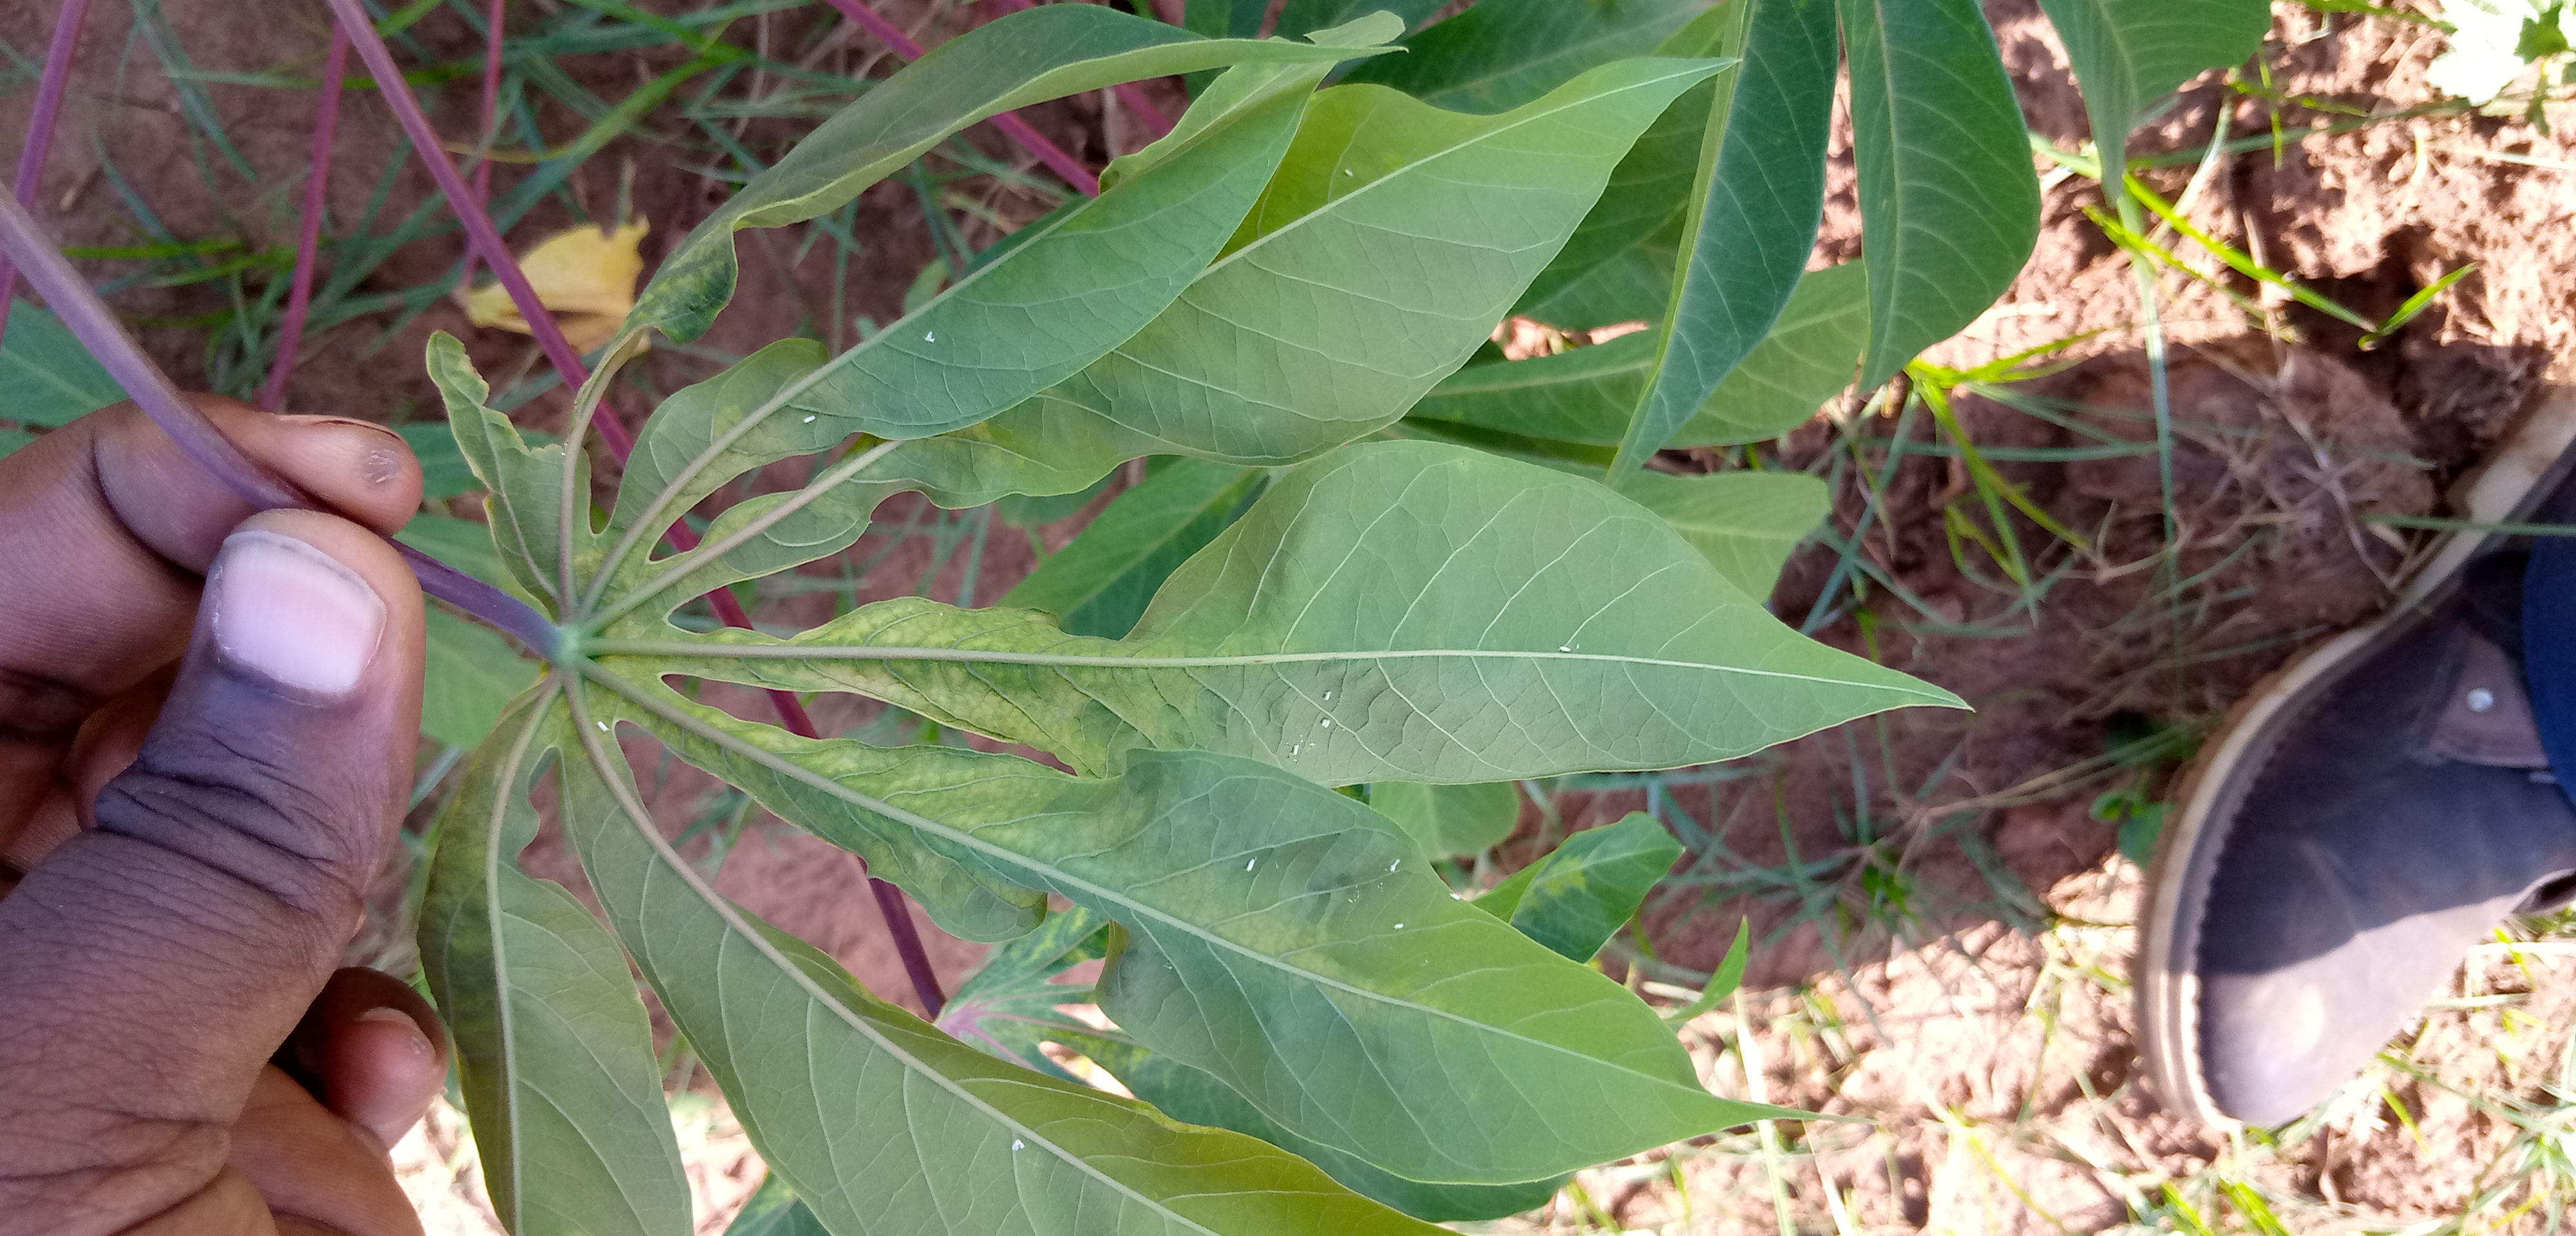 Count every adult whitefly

12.